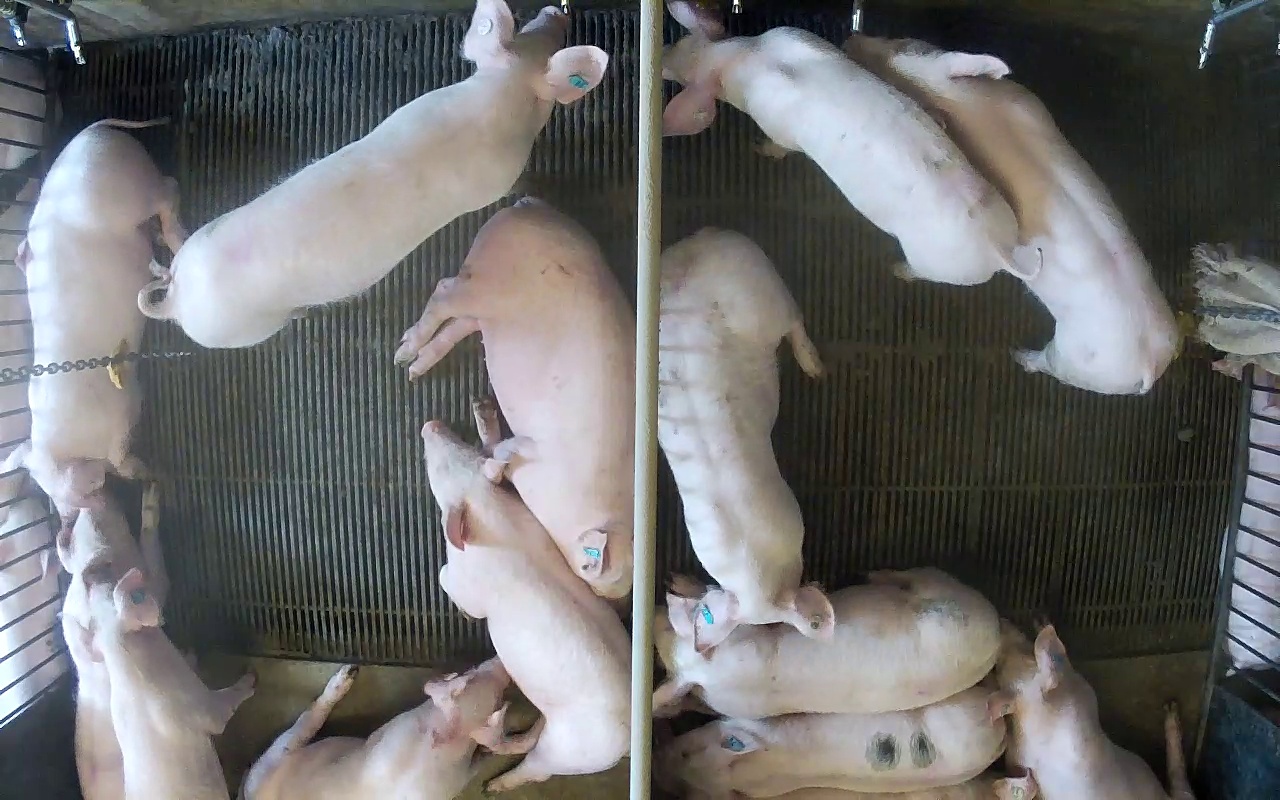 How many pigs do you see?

17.